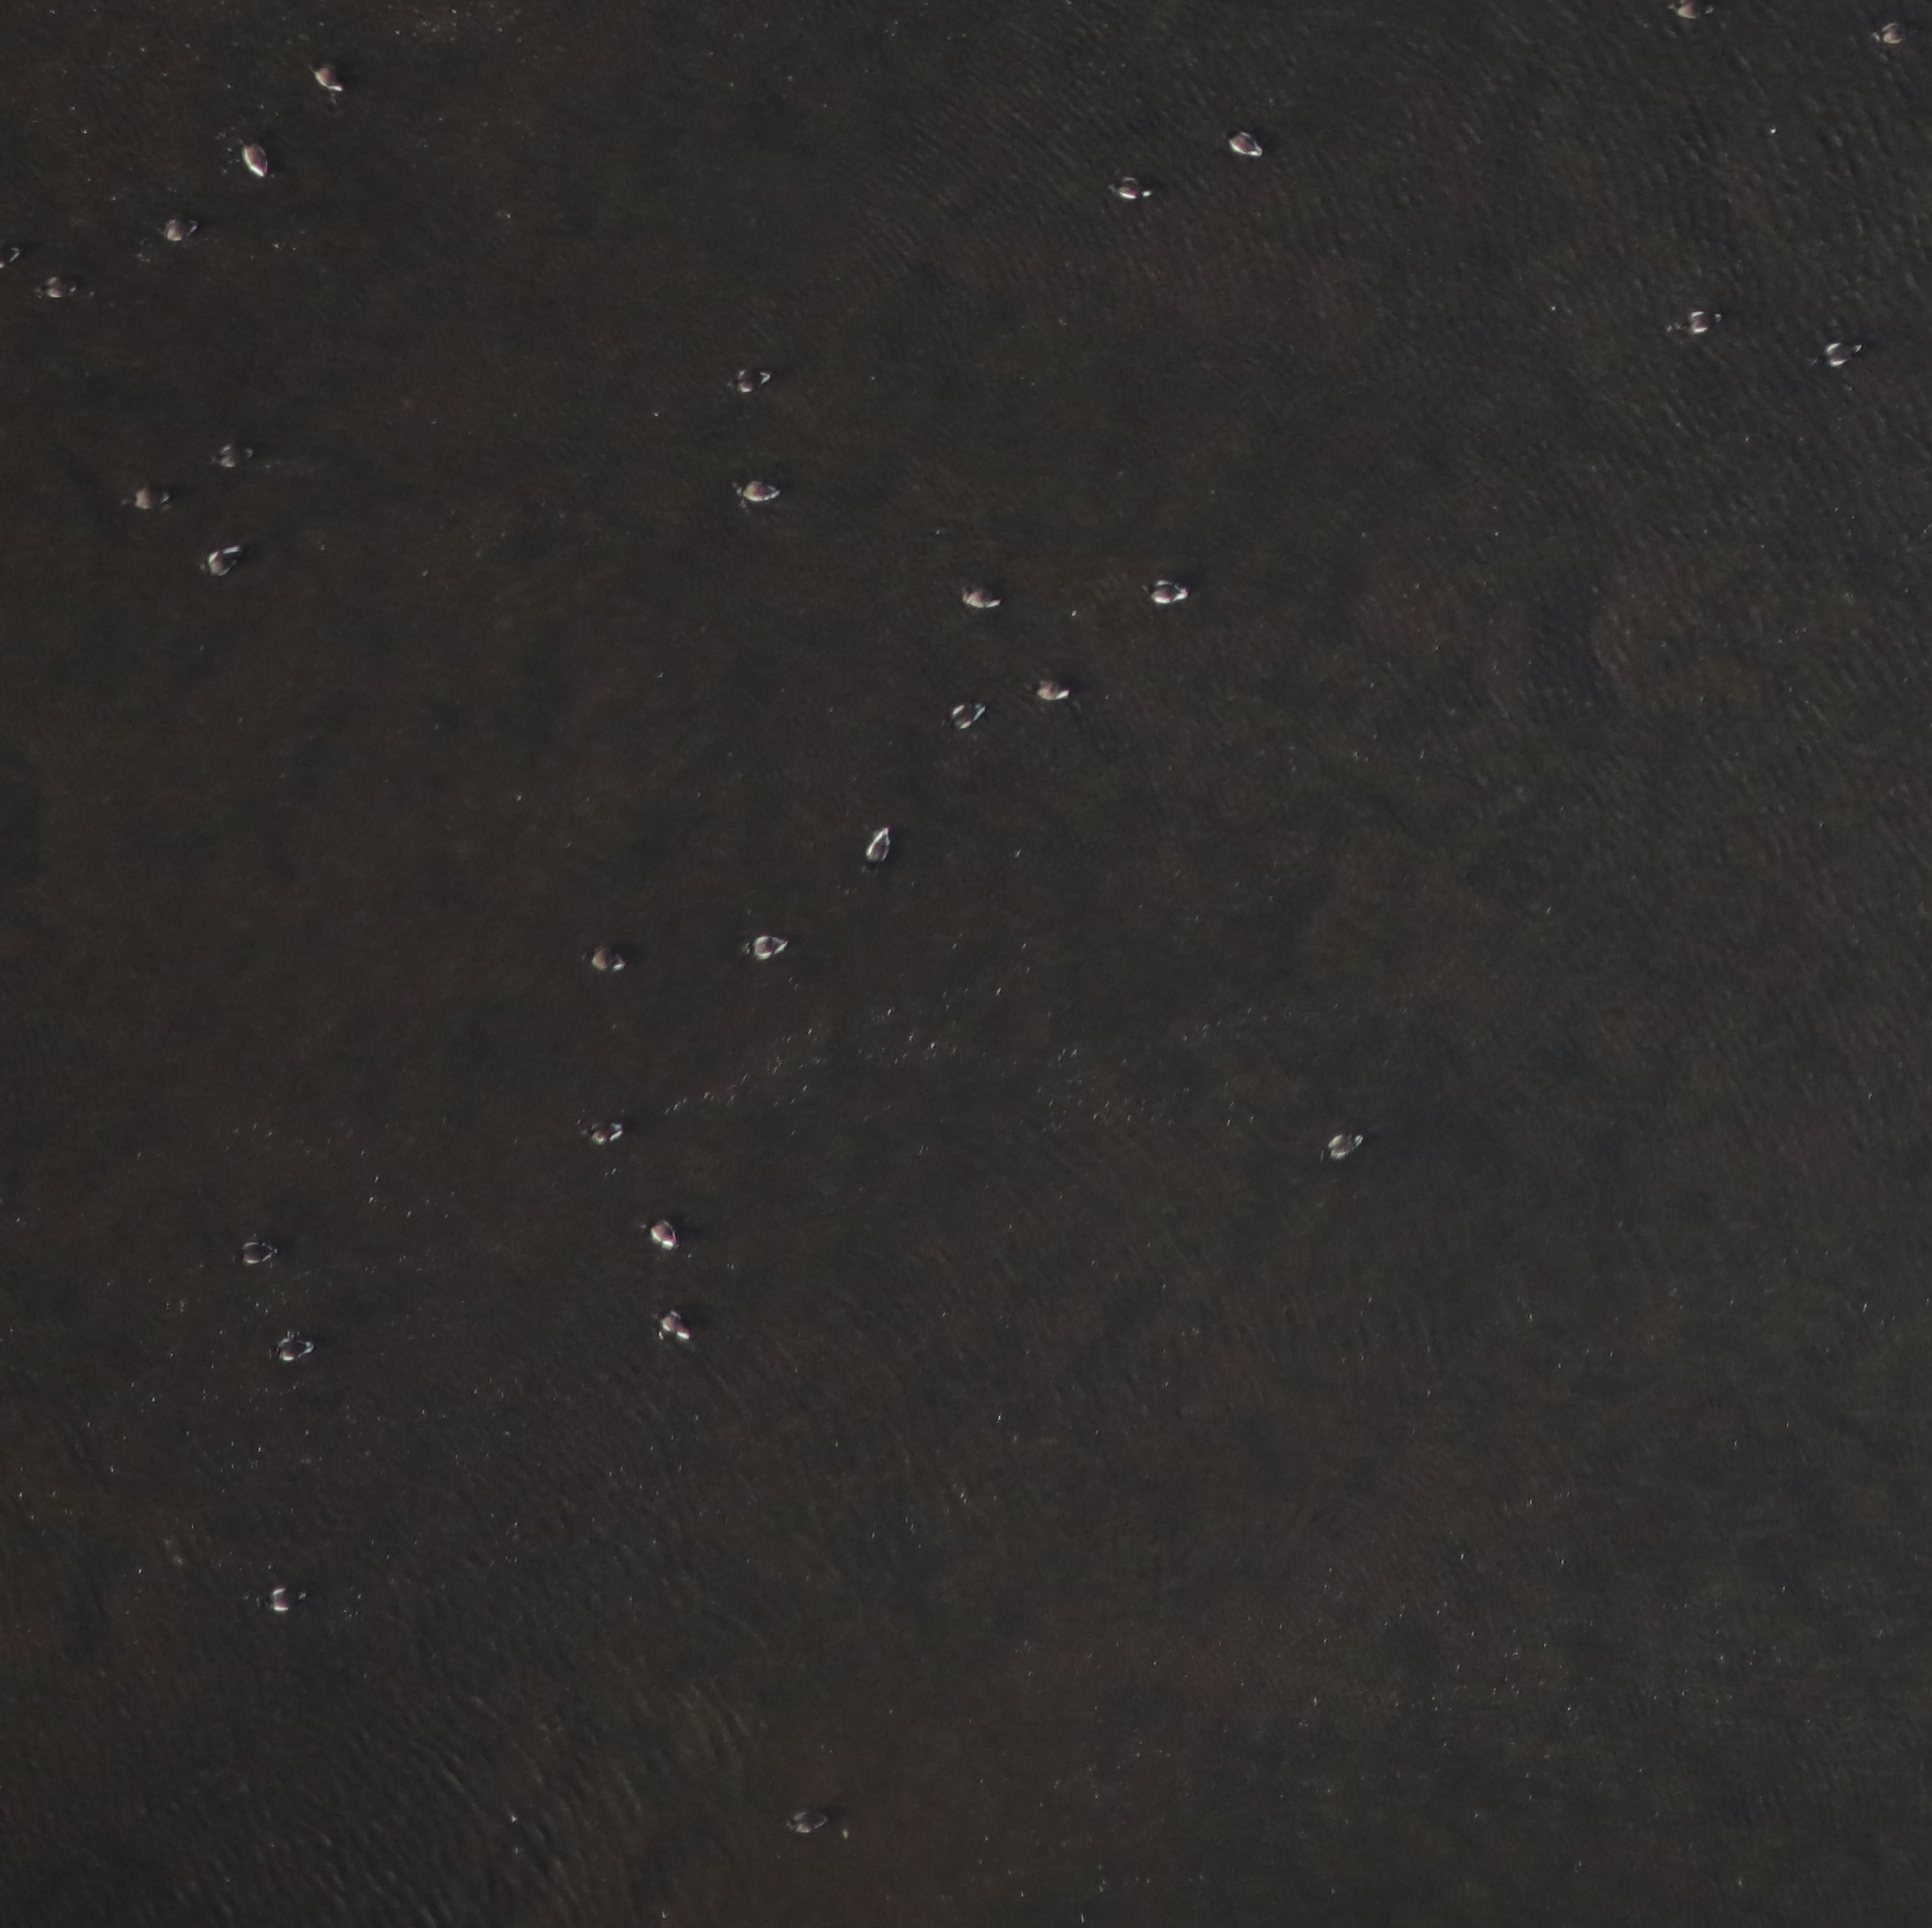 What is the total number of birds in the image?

30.